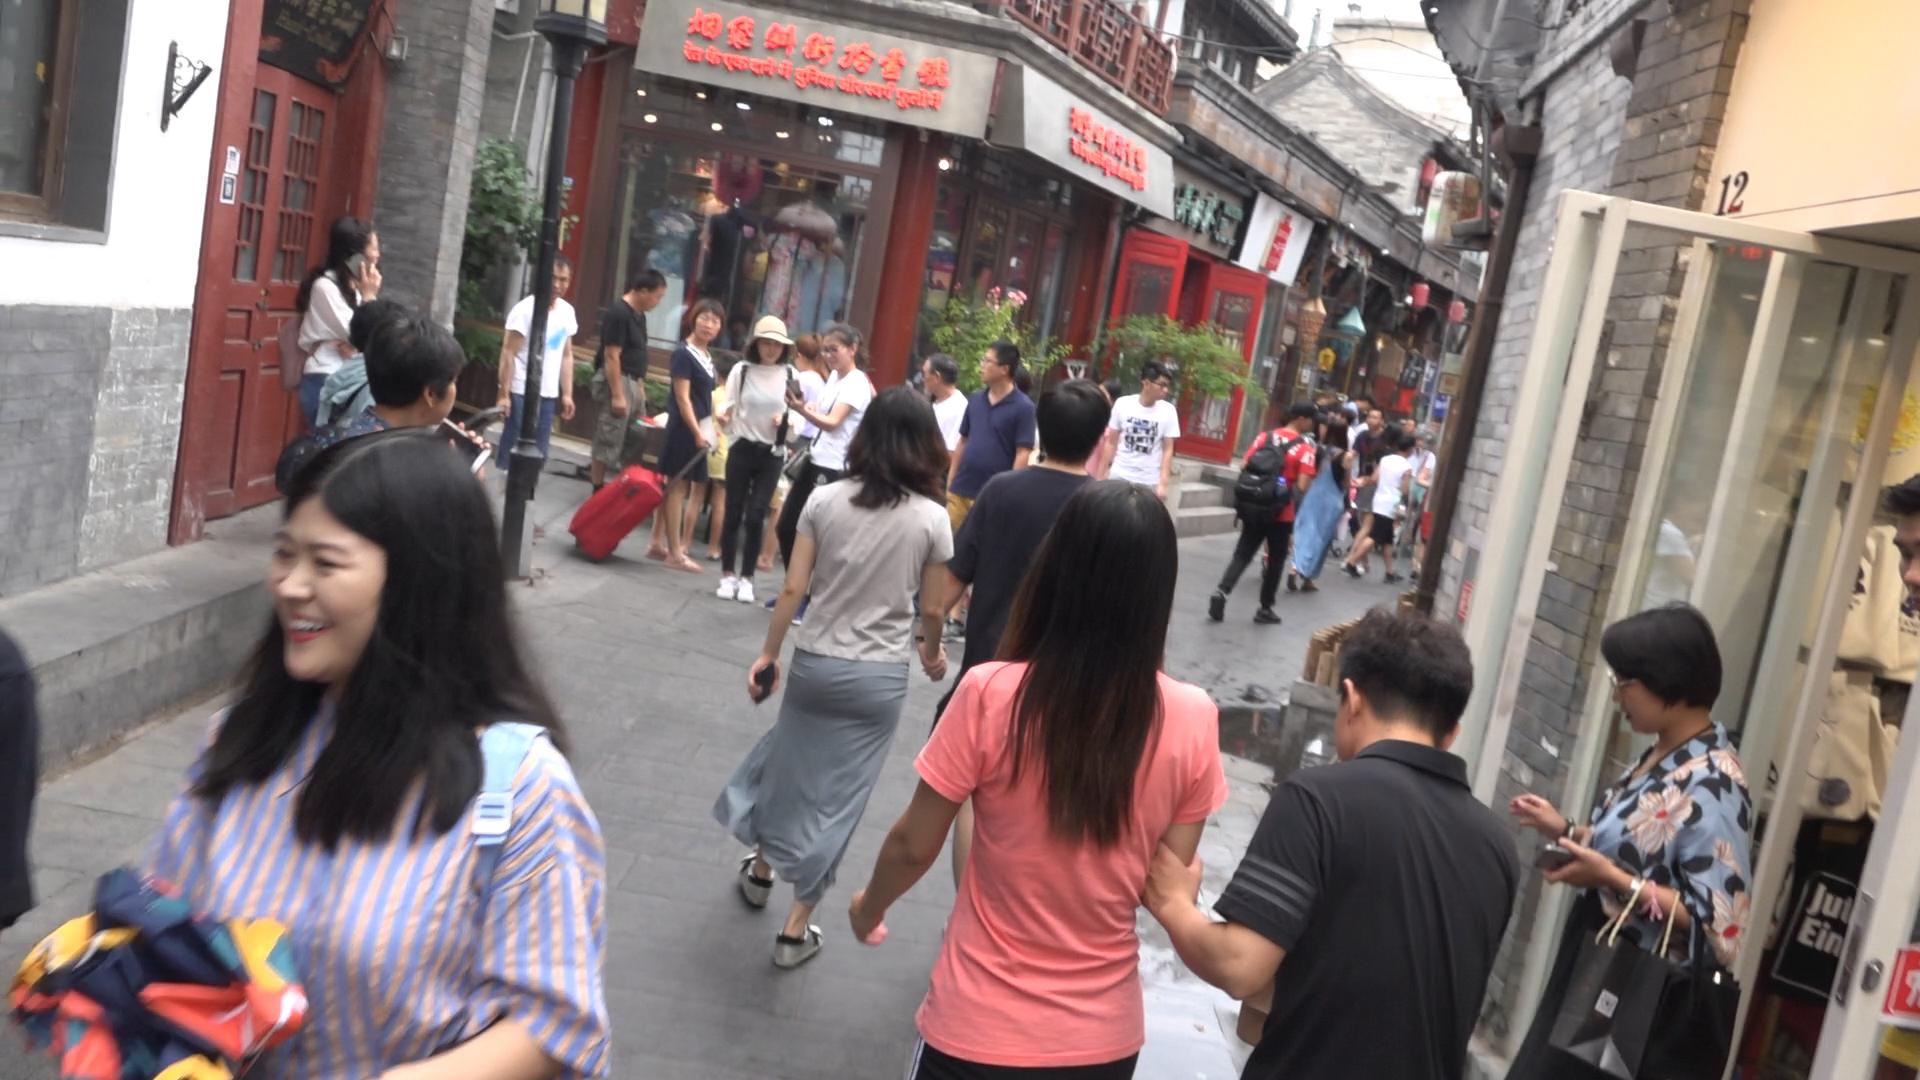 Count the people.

32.